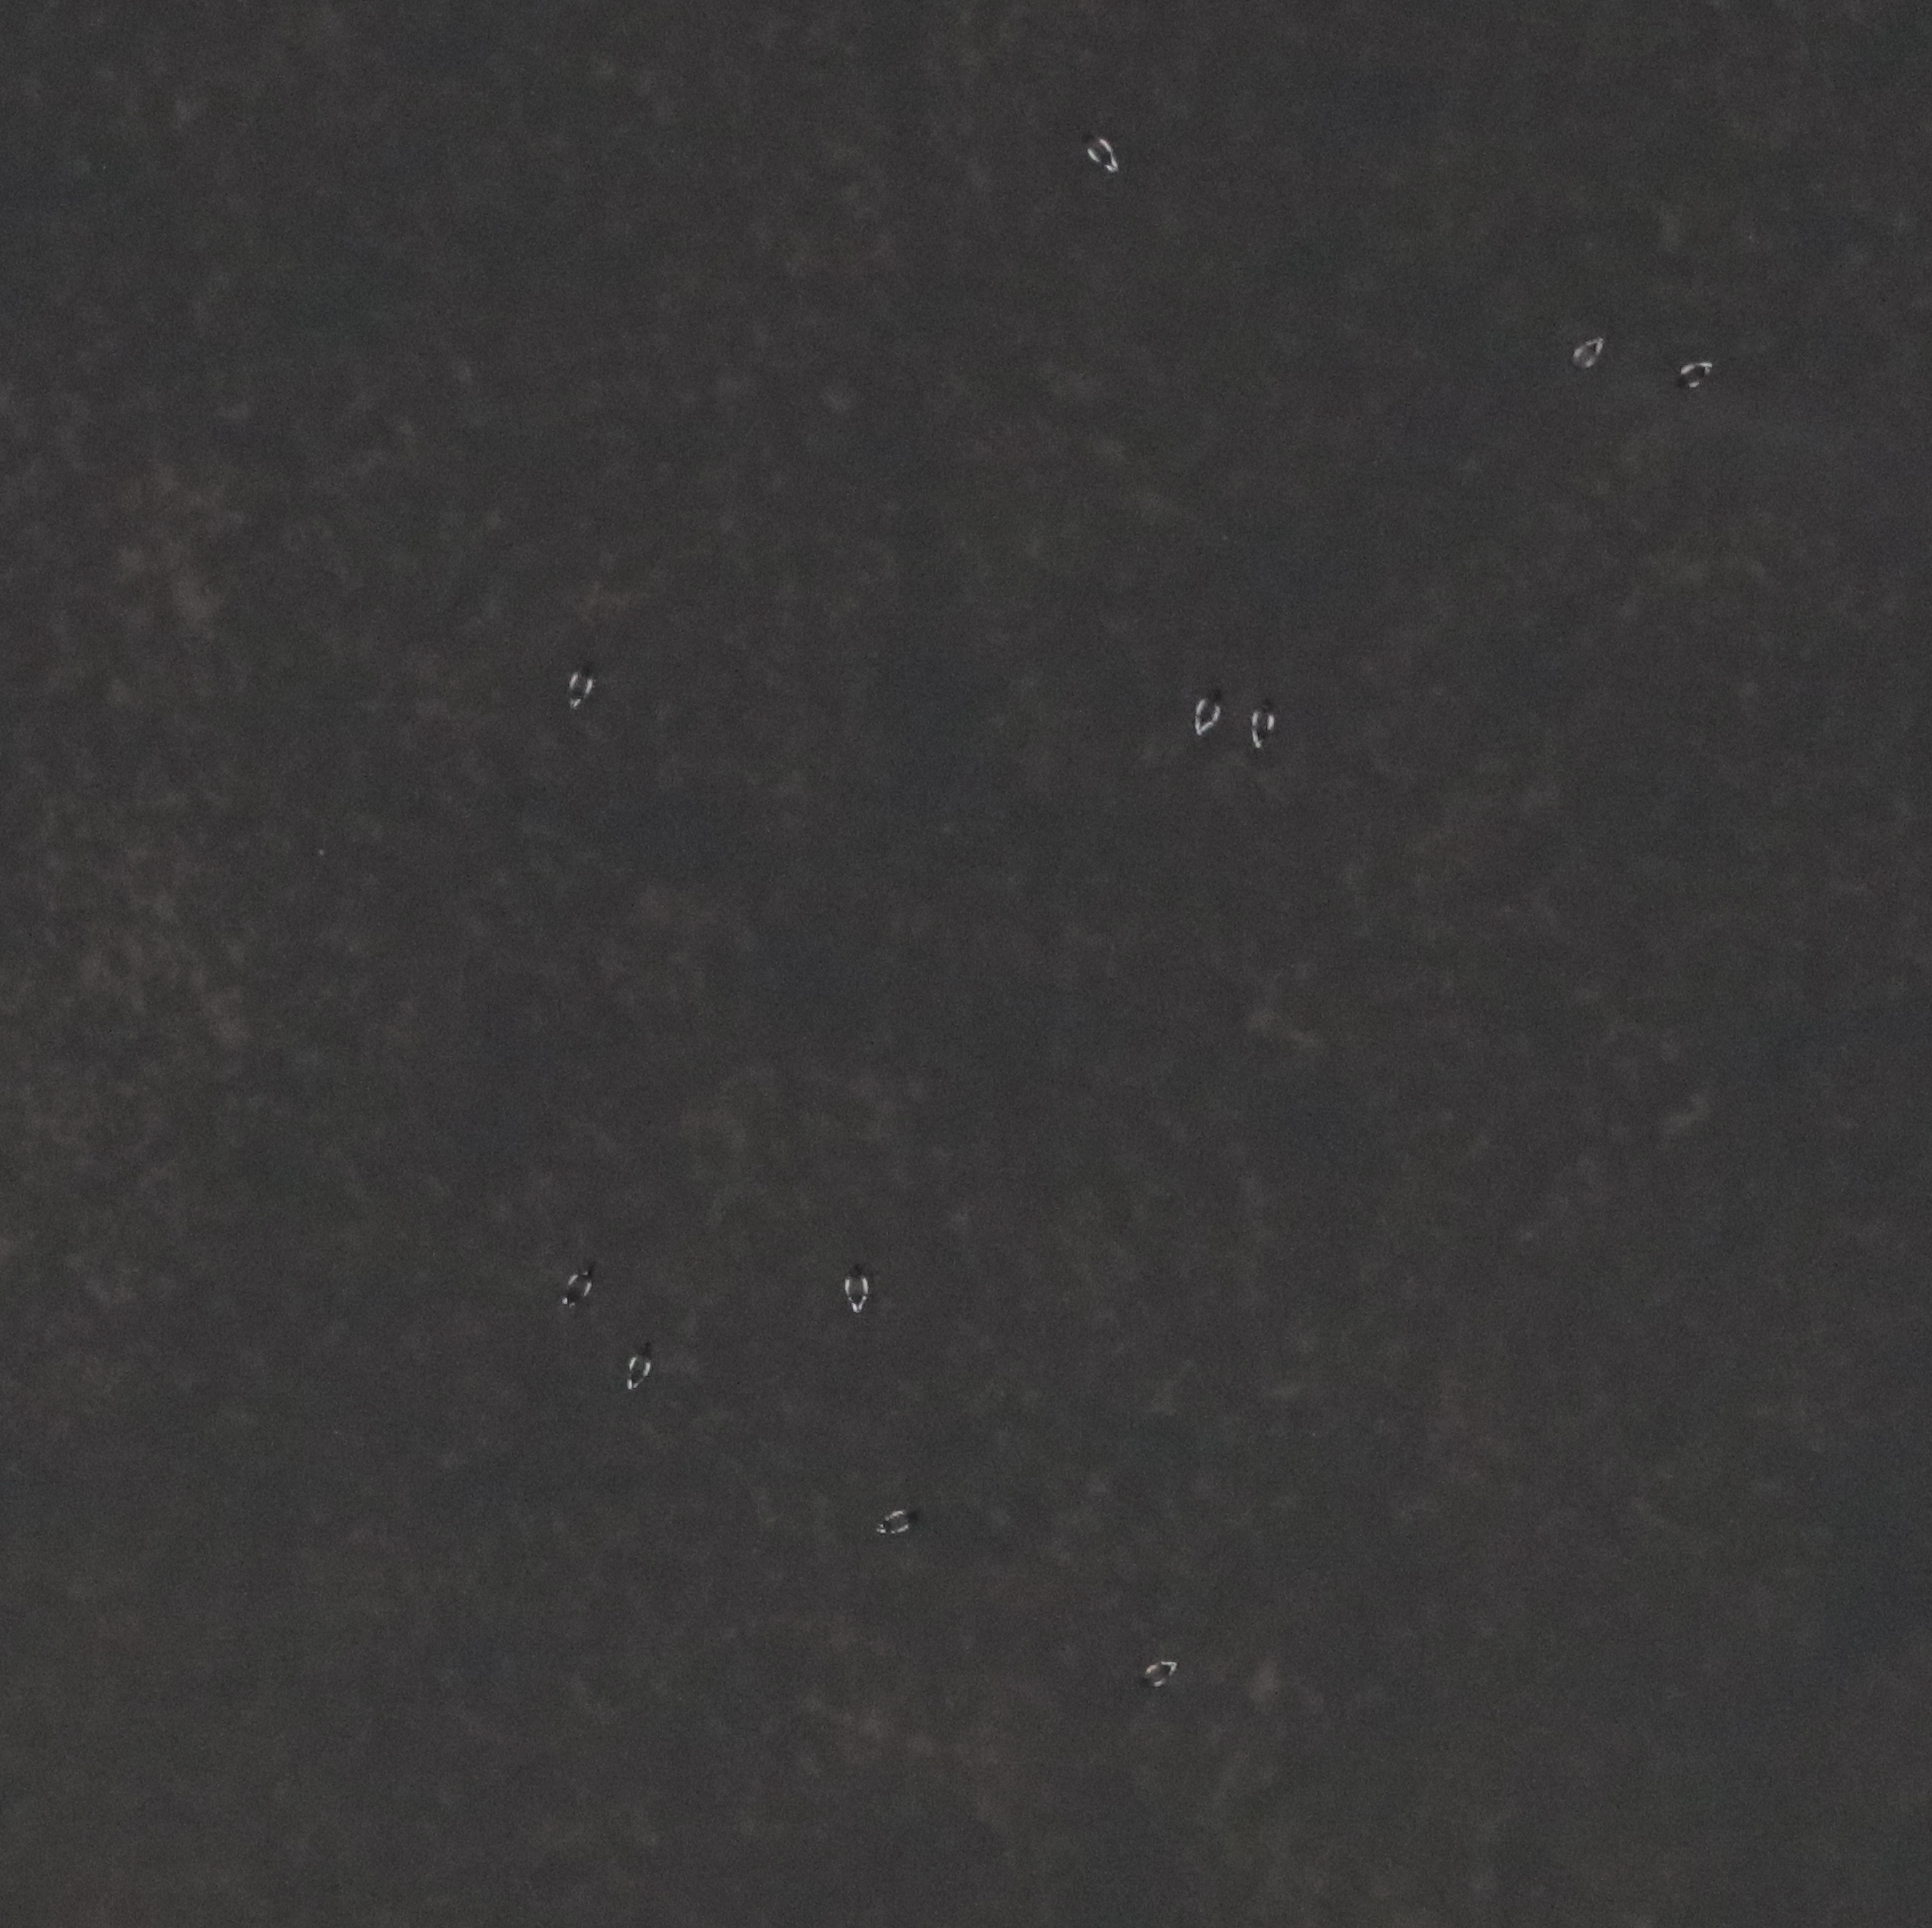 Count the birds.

11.